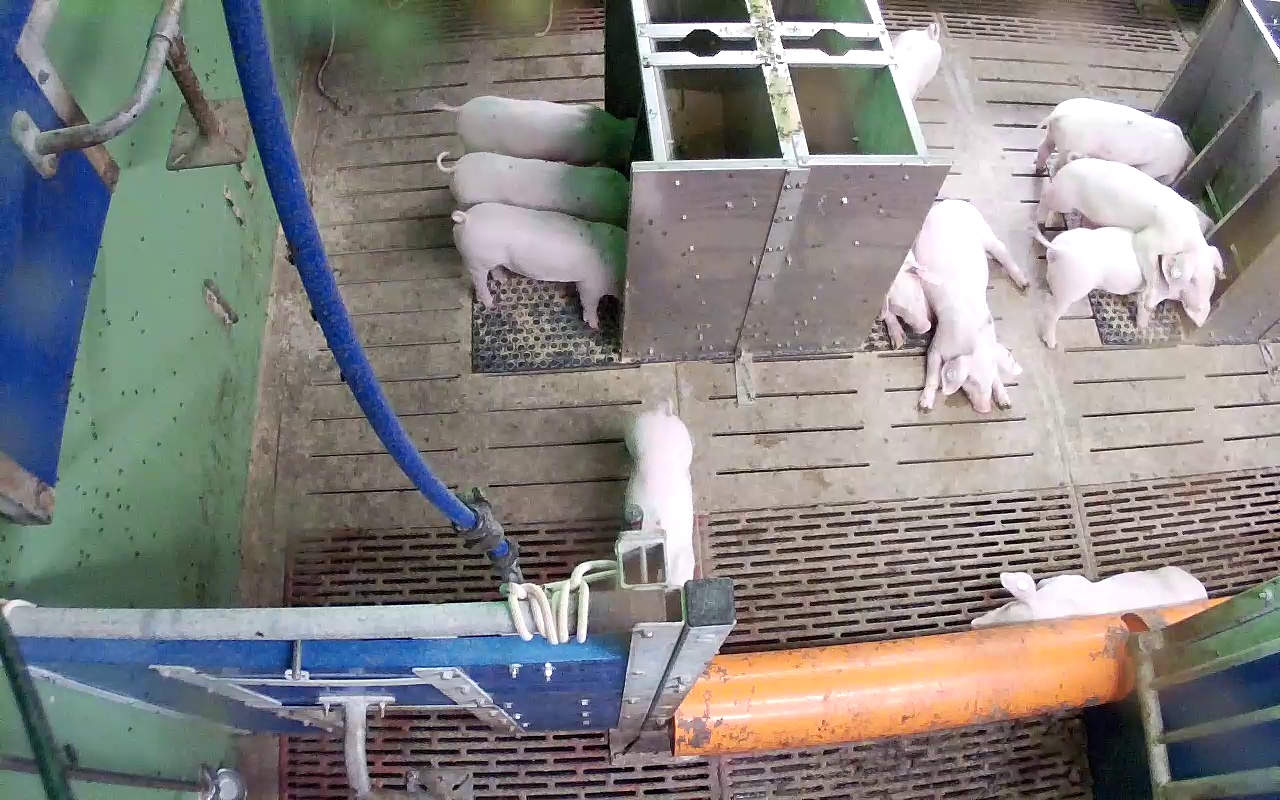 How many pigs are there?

11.